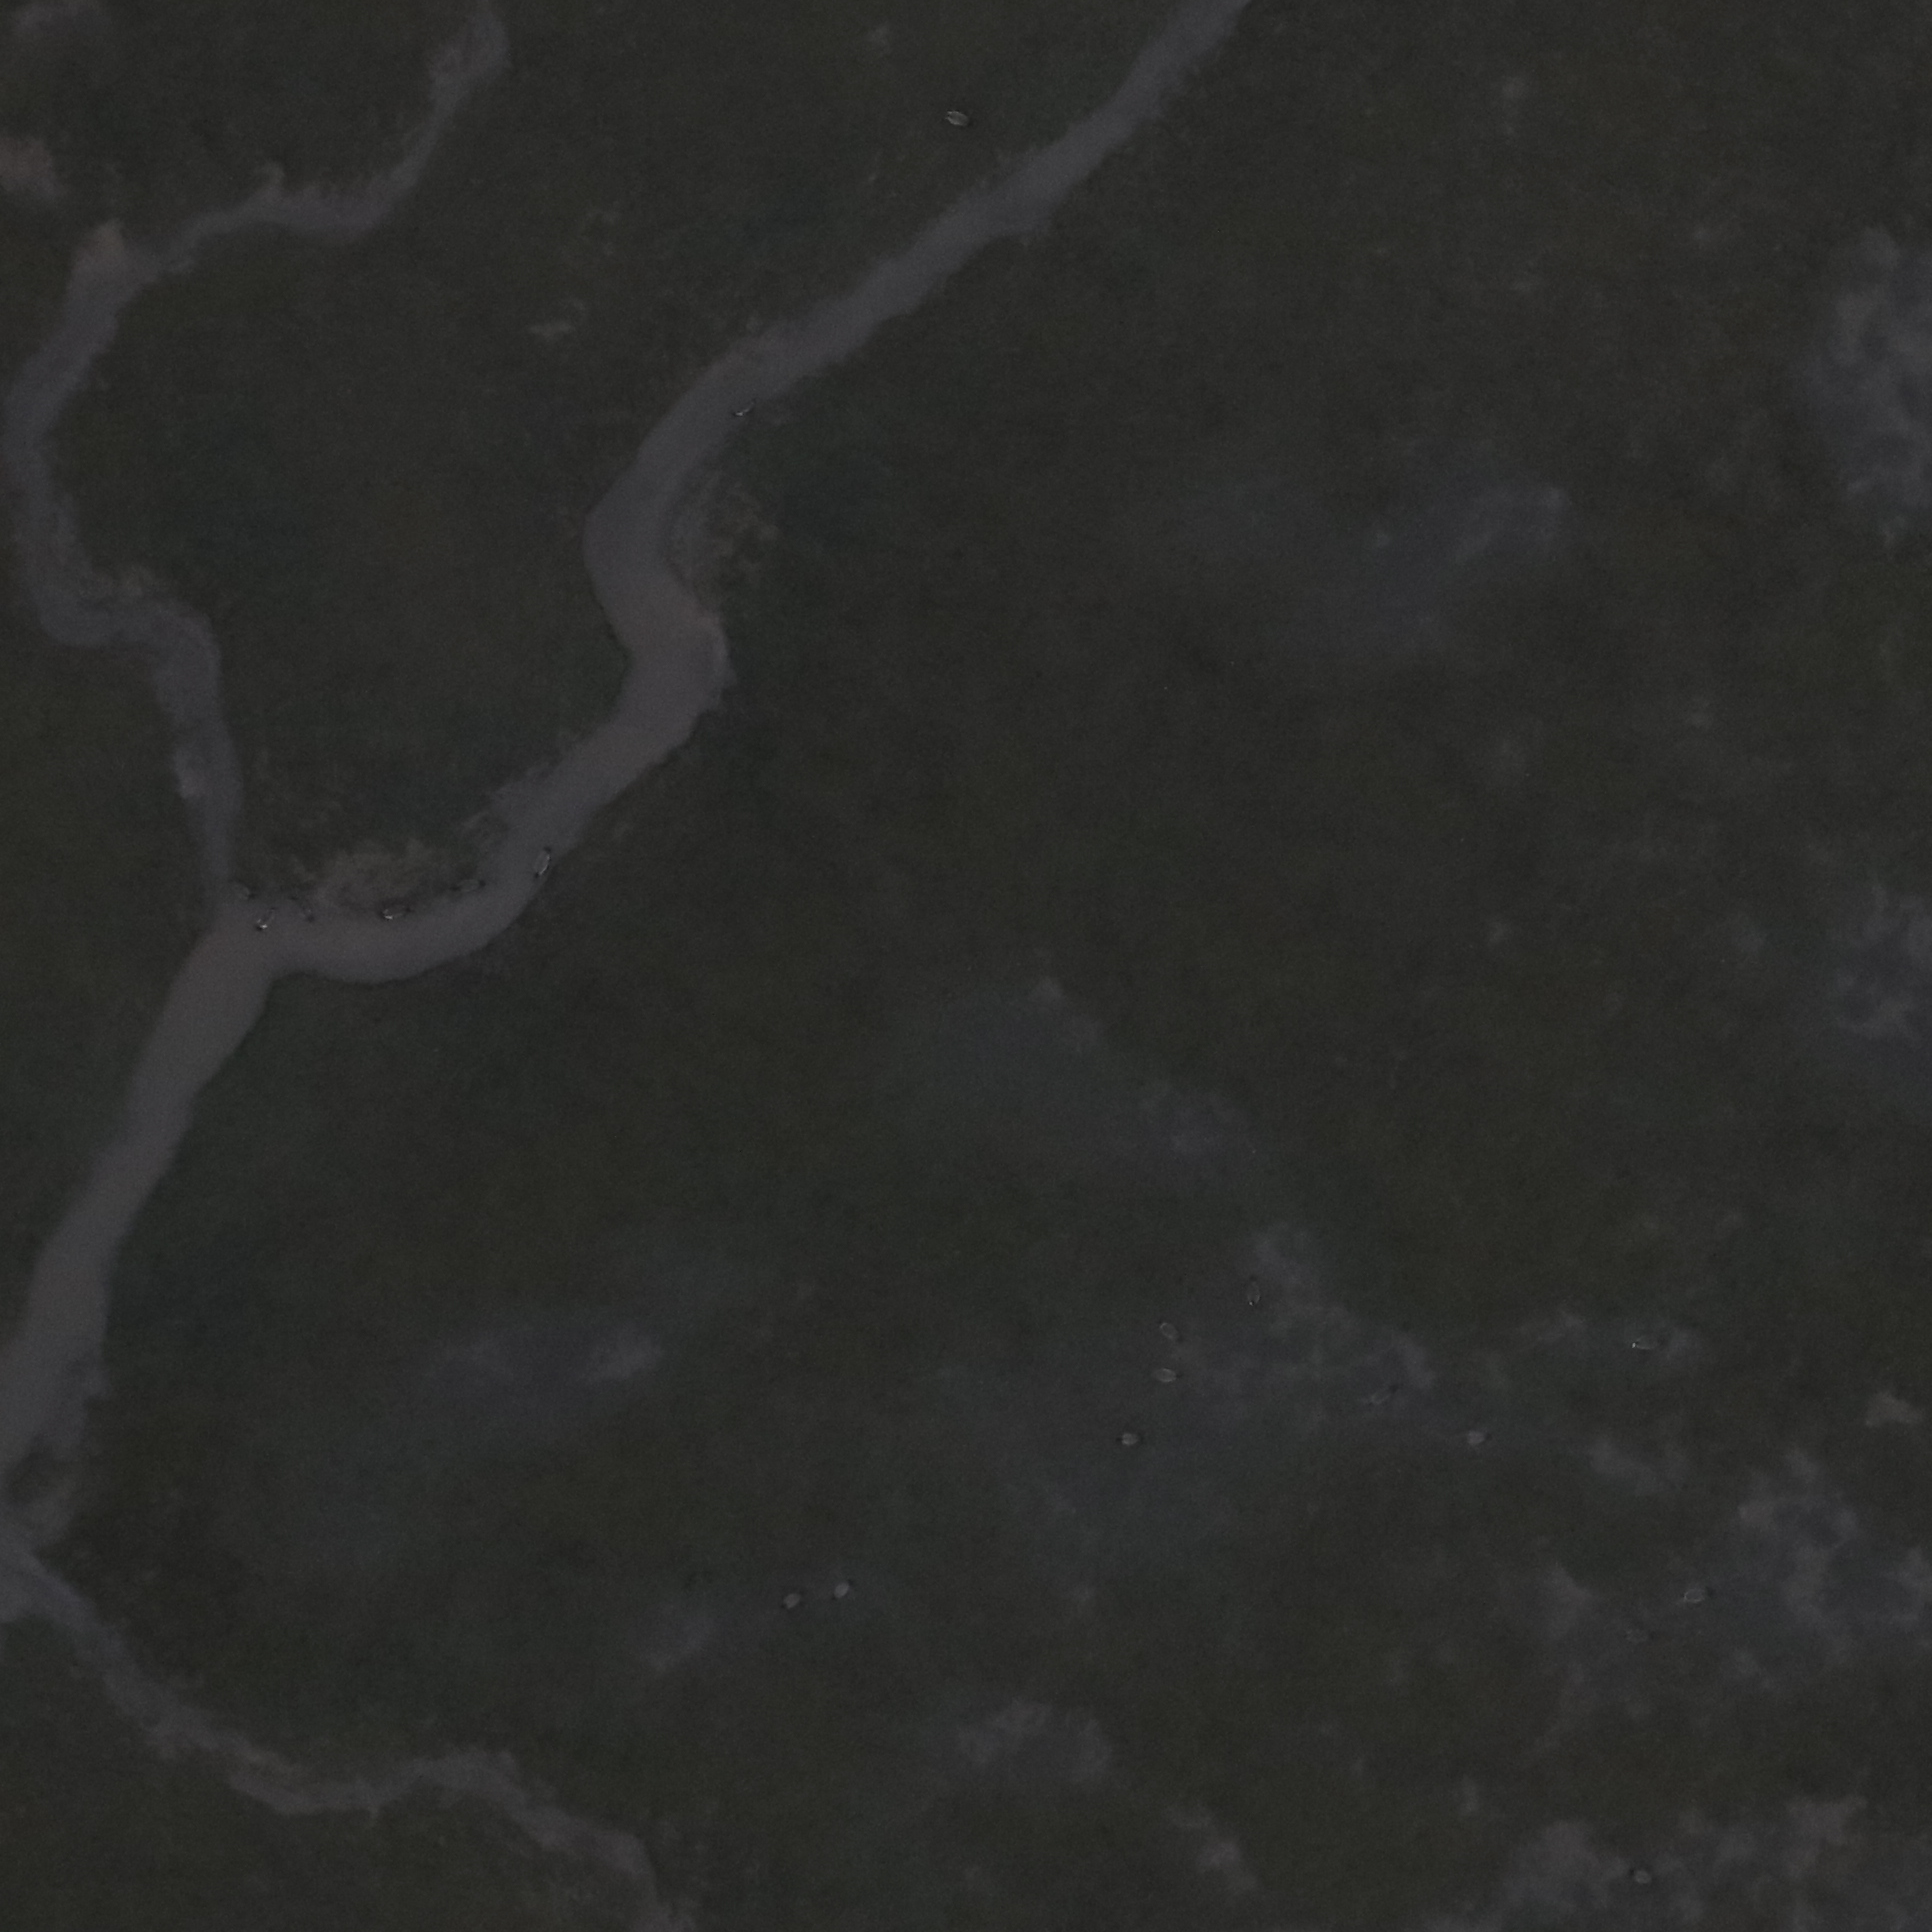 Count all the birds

20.